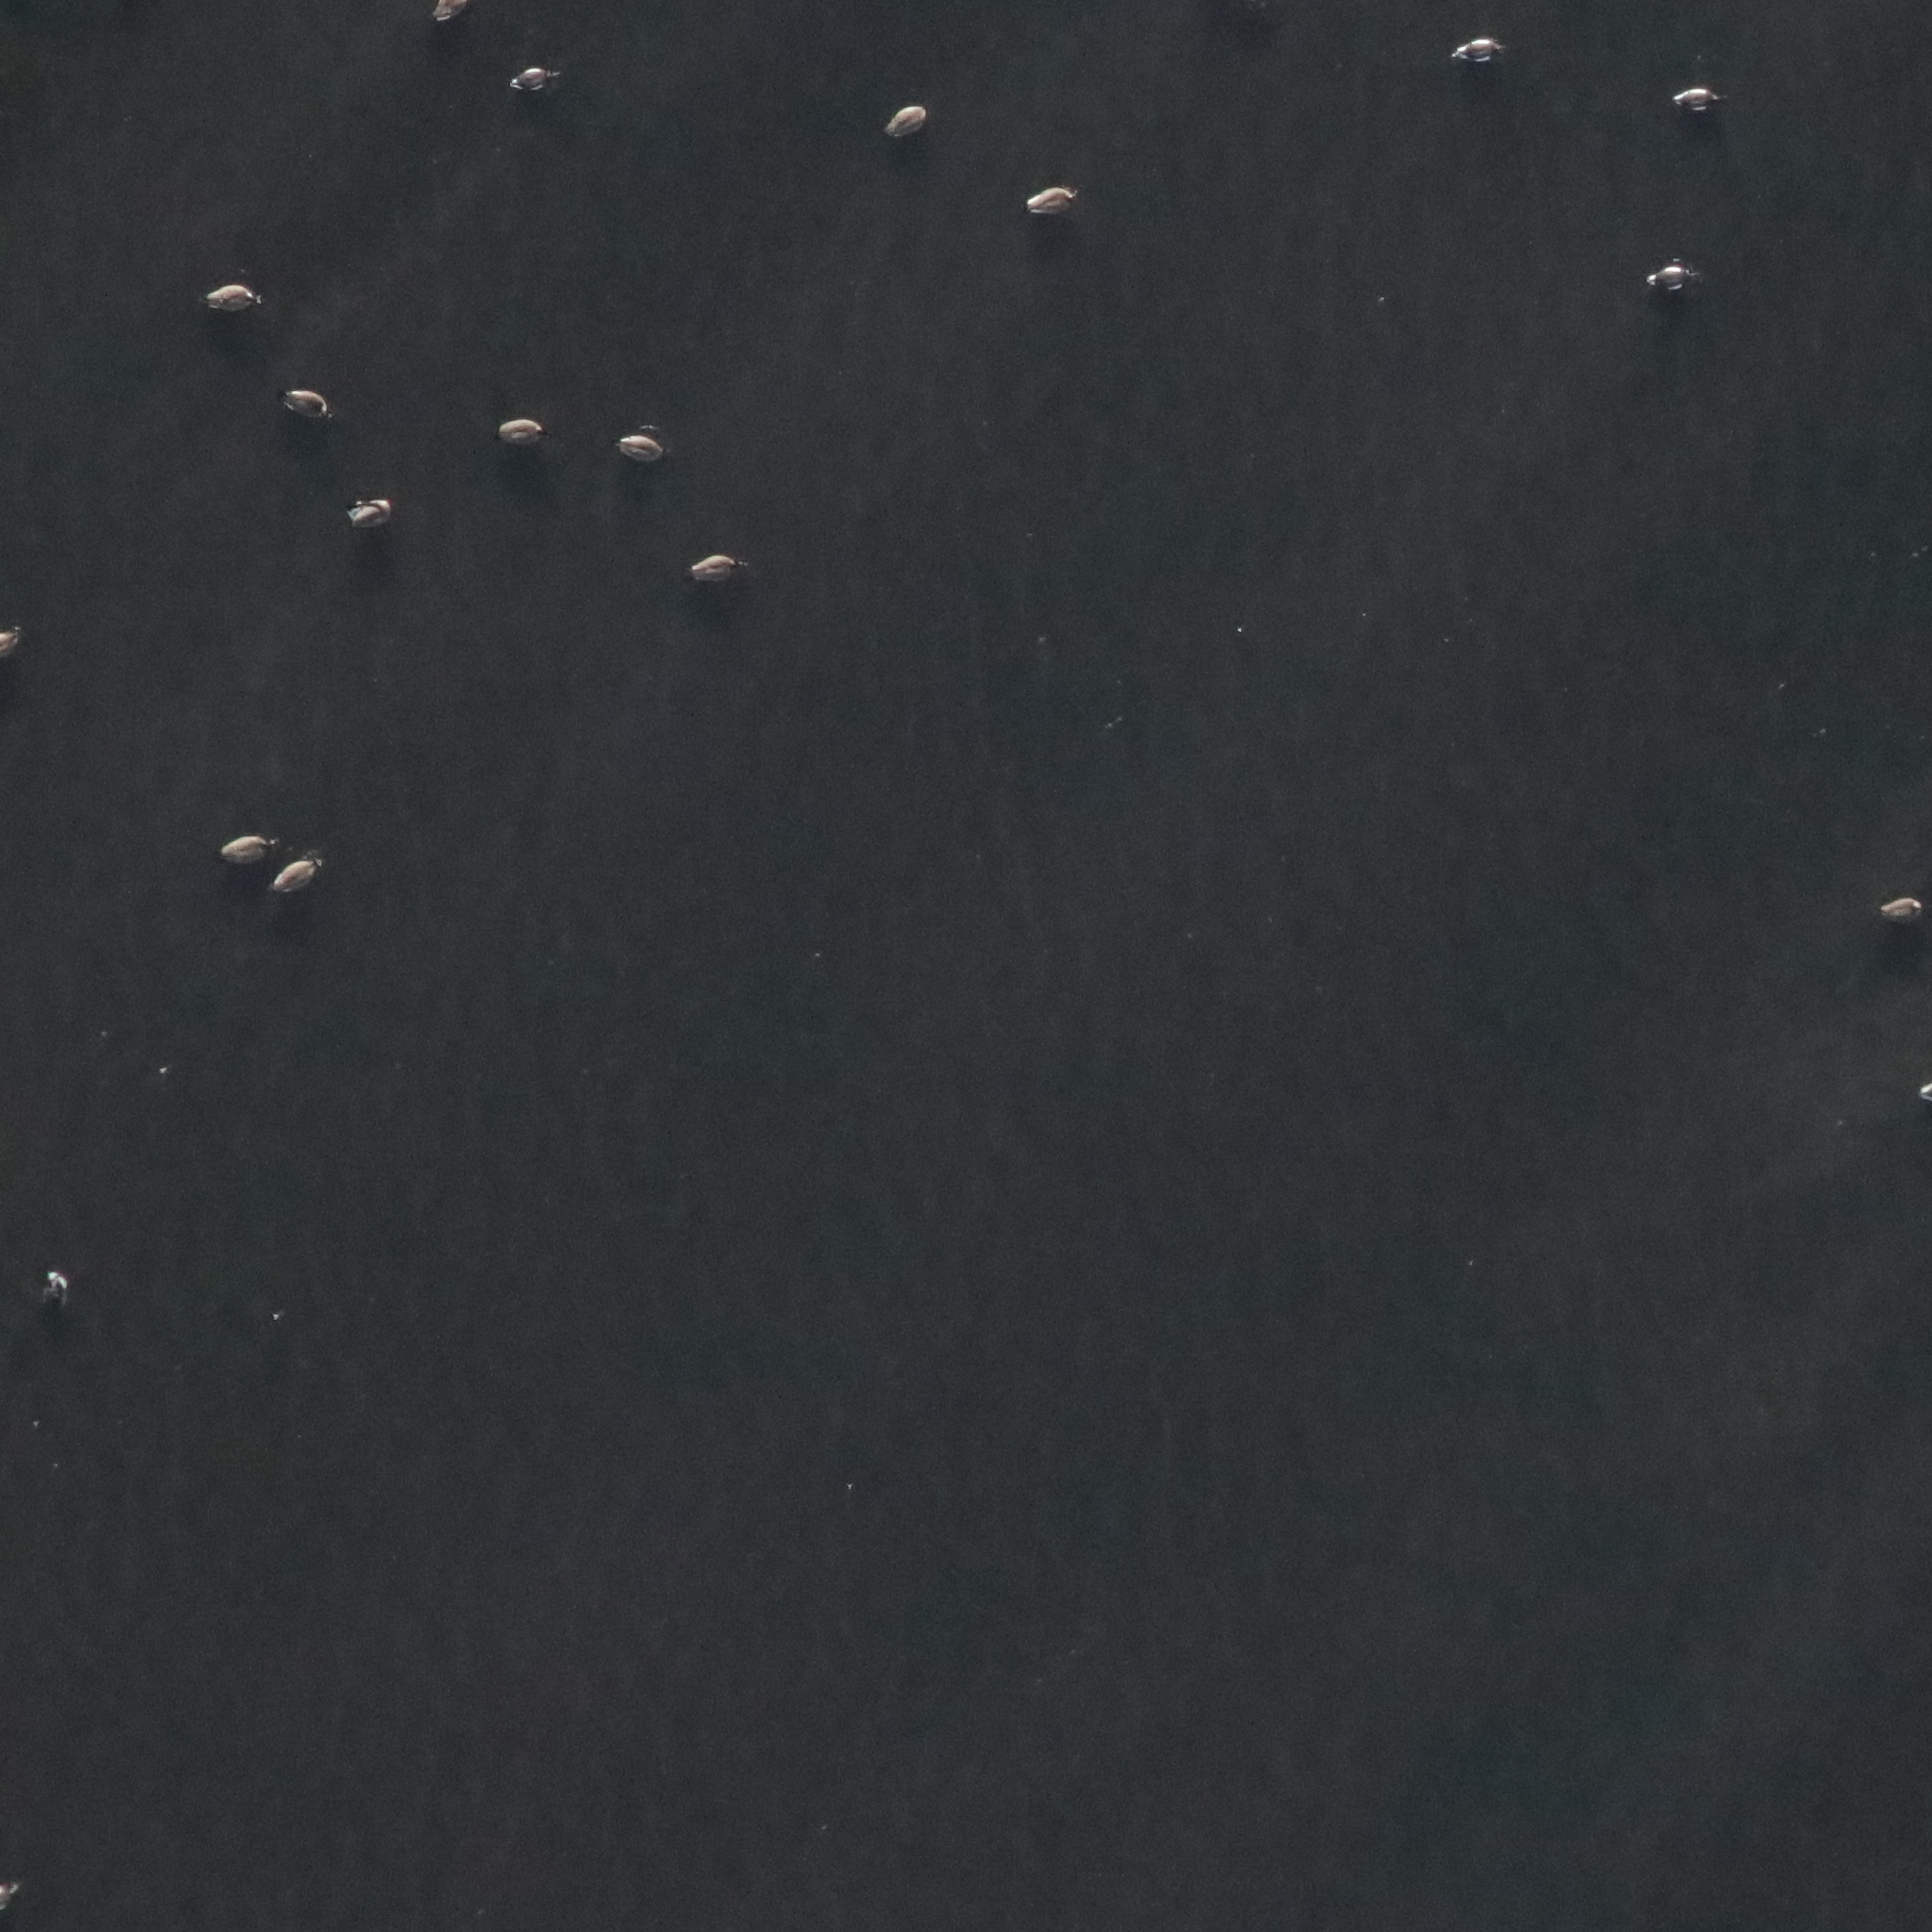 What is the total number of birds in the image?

16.